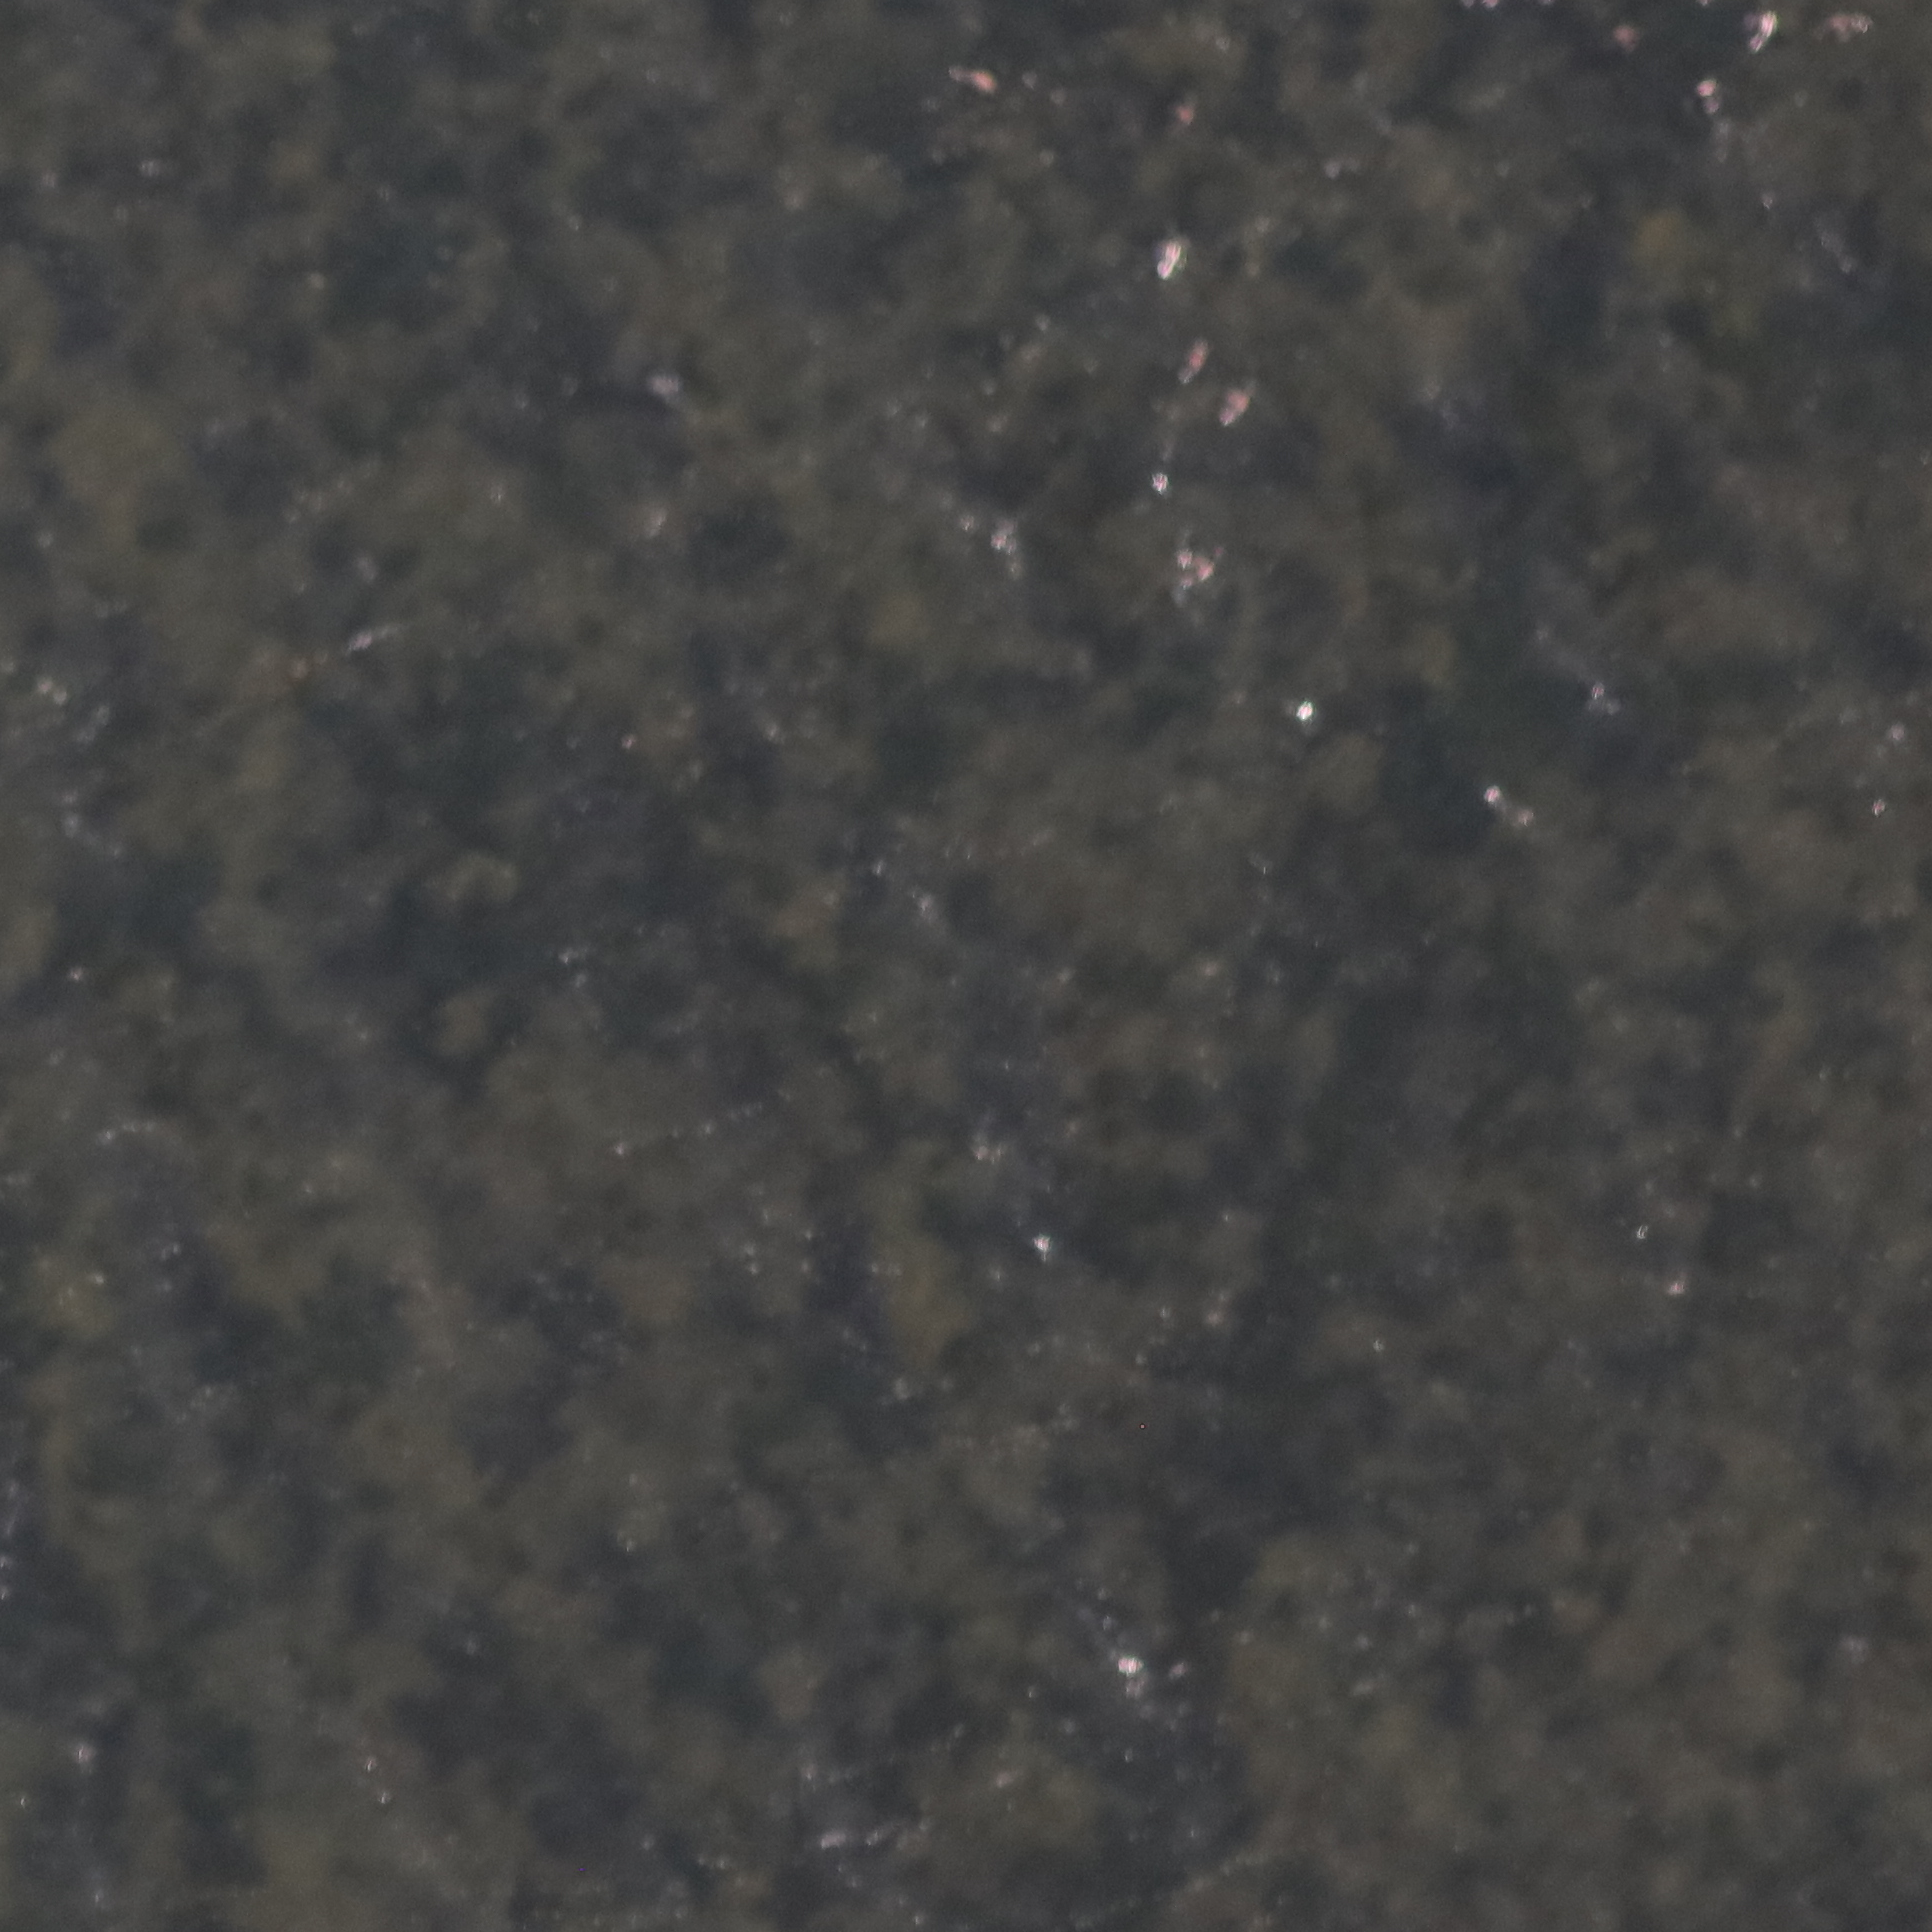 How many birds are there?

10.